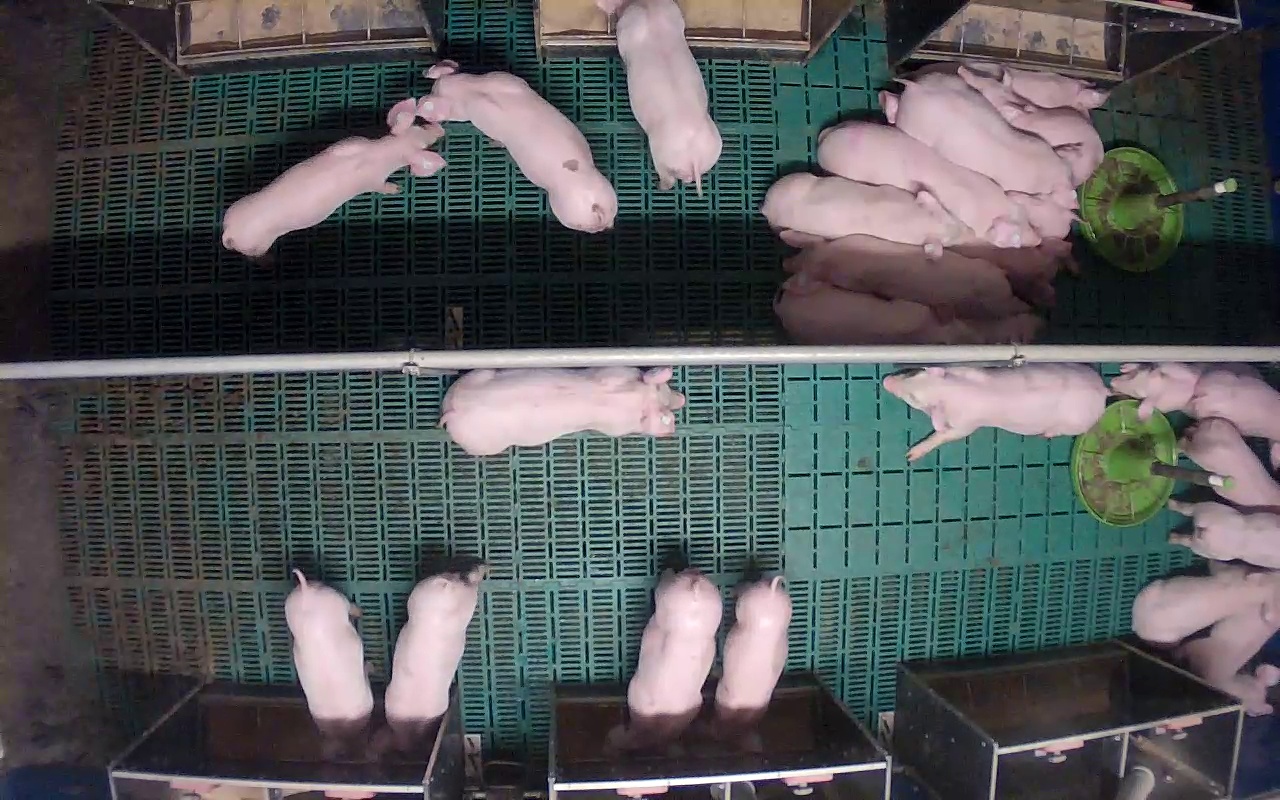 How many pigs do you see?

26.